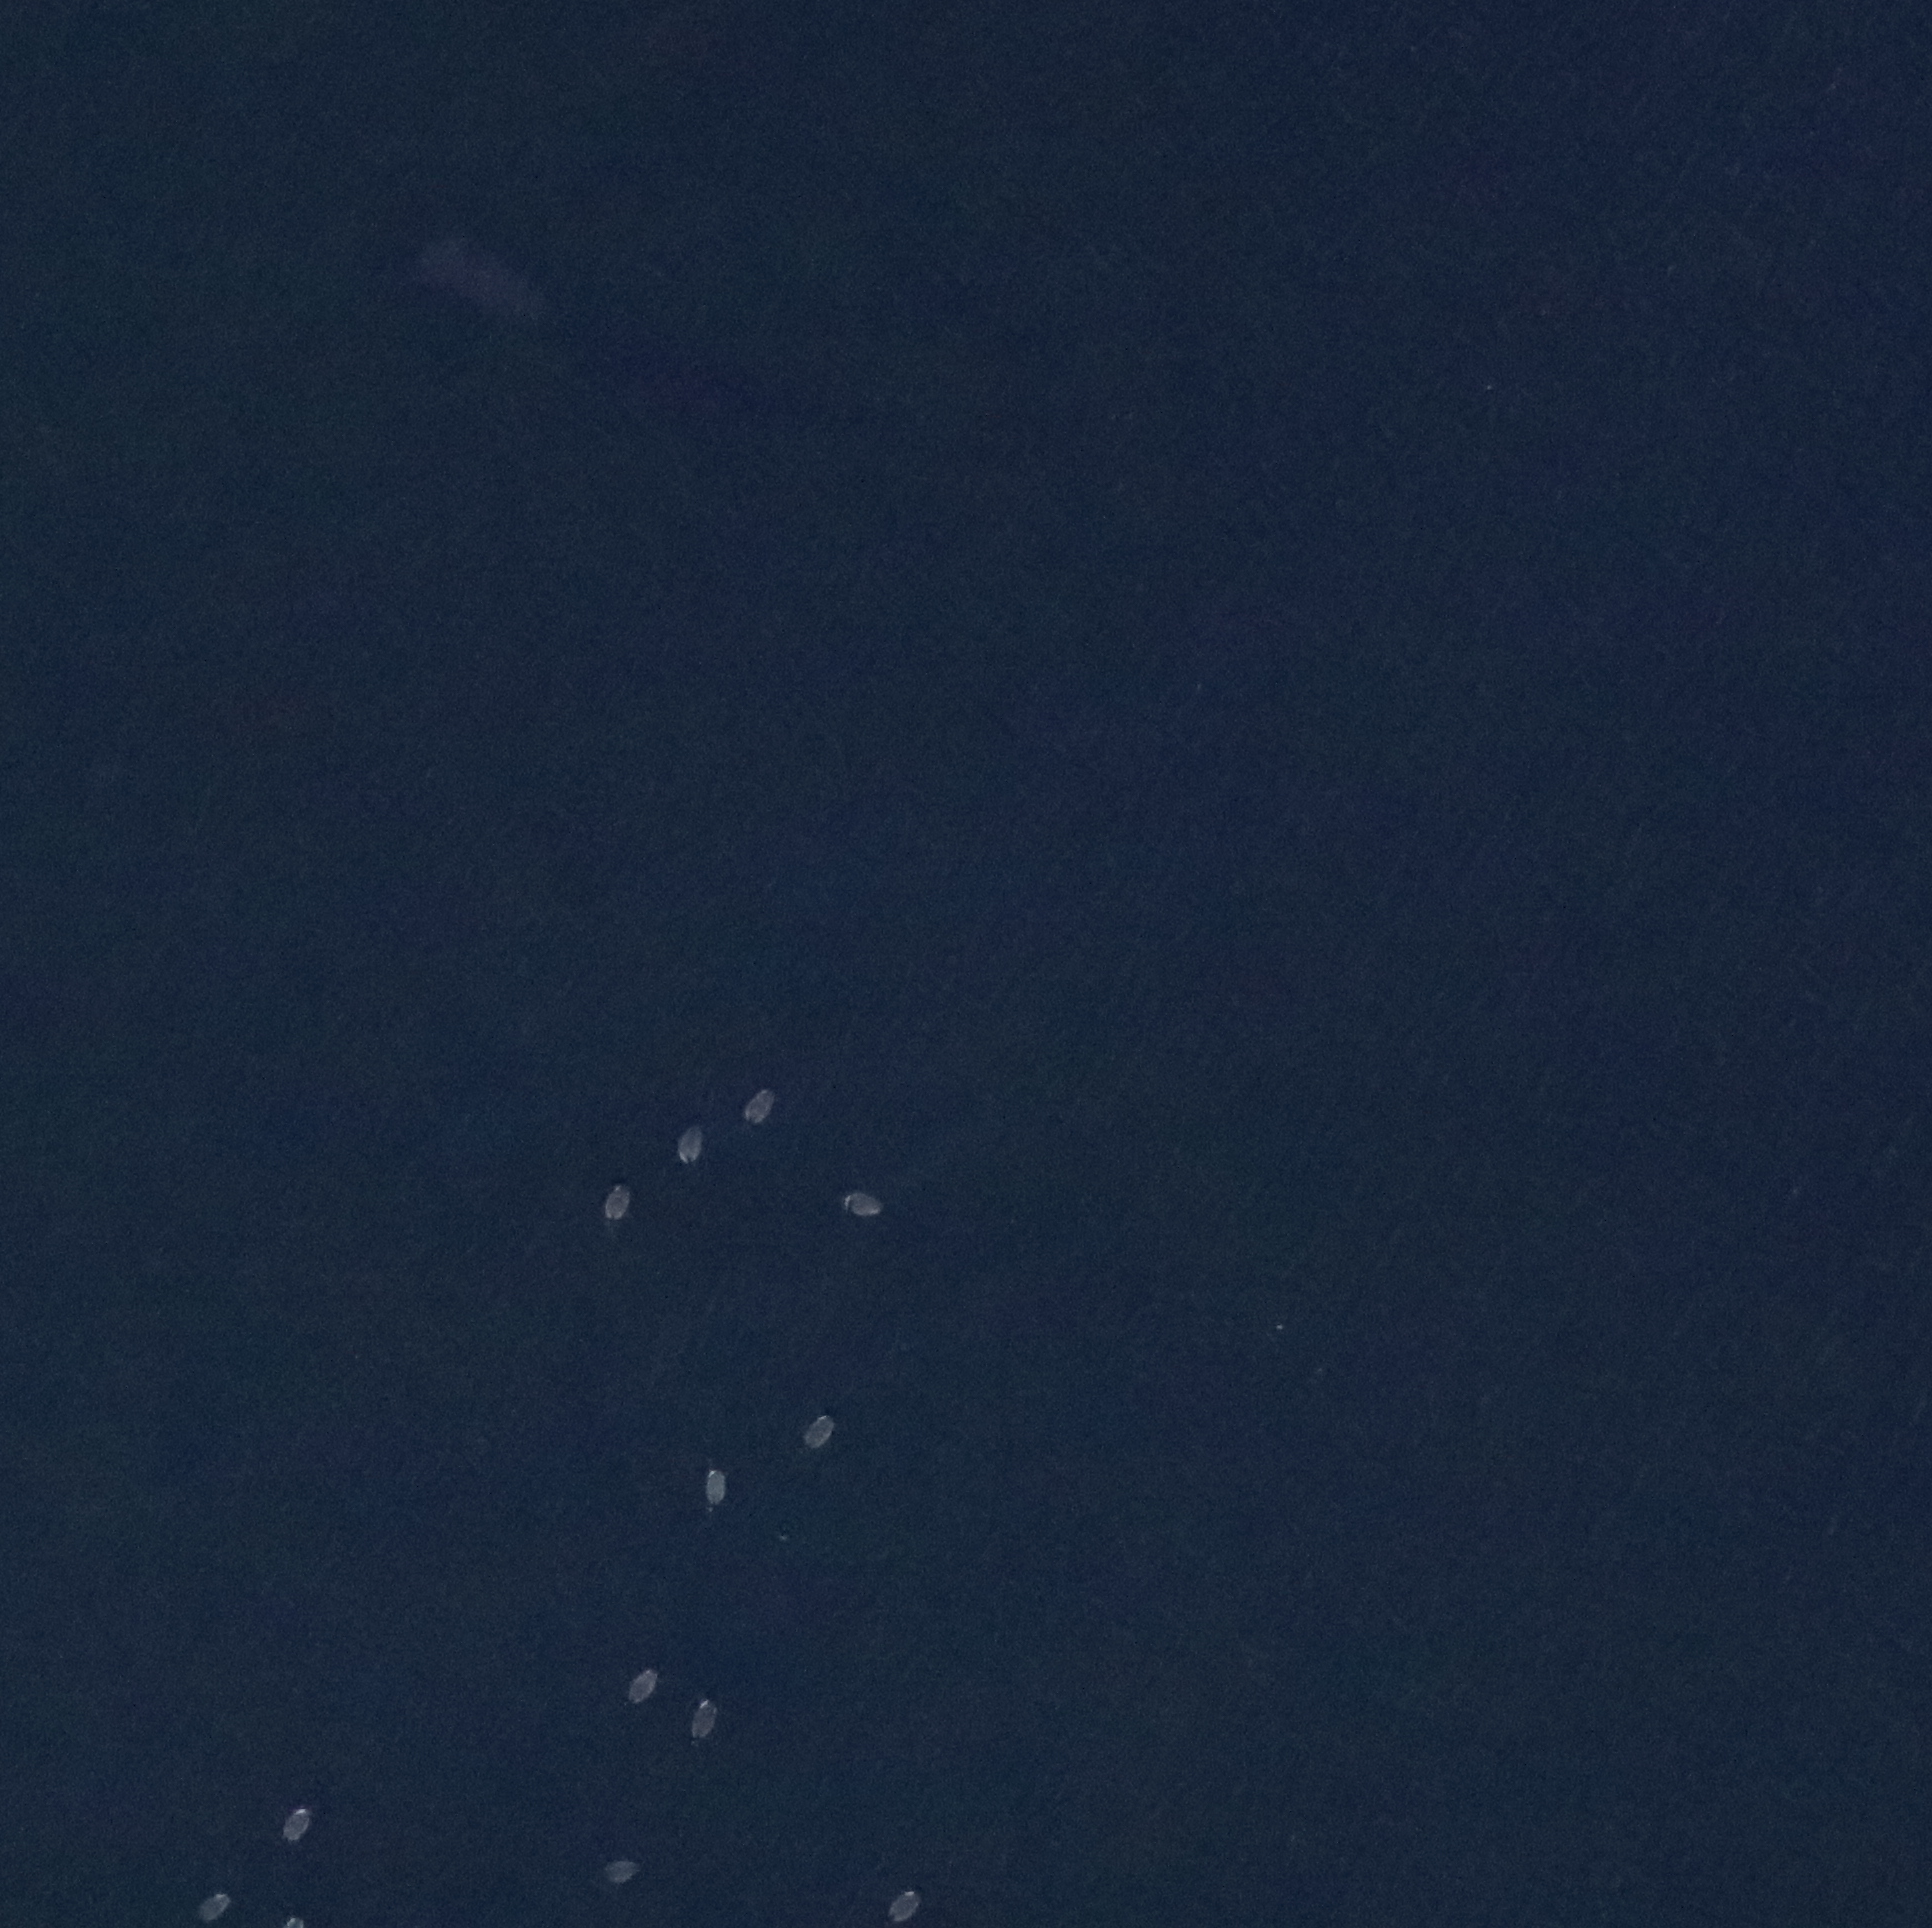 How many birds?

12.